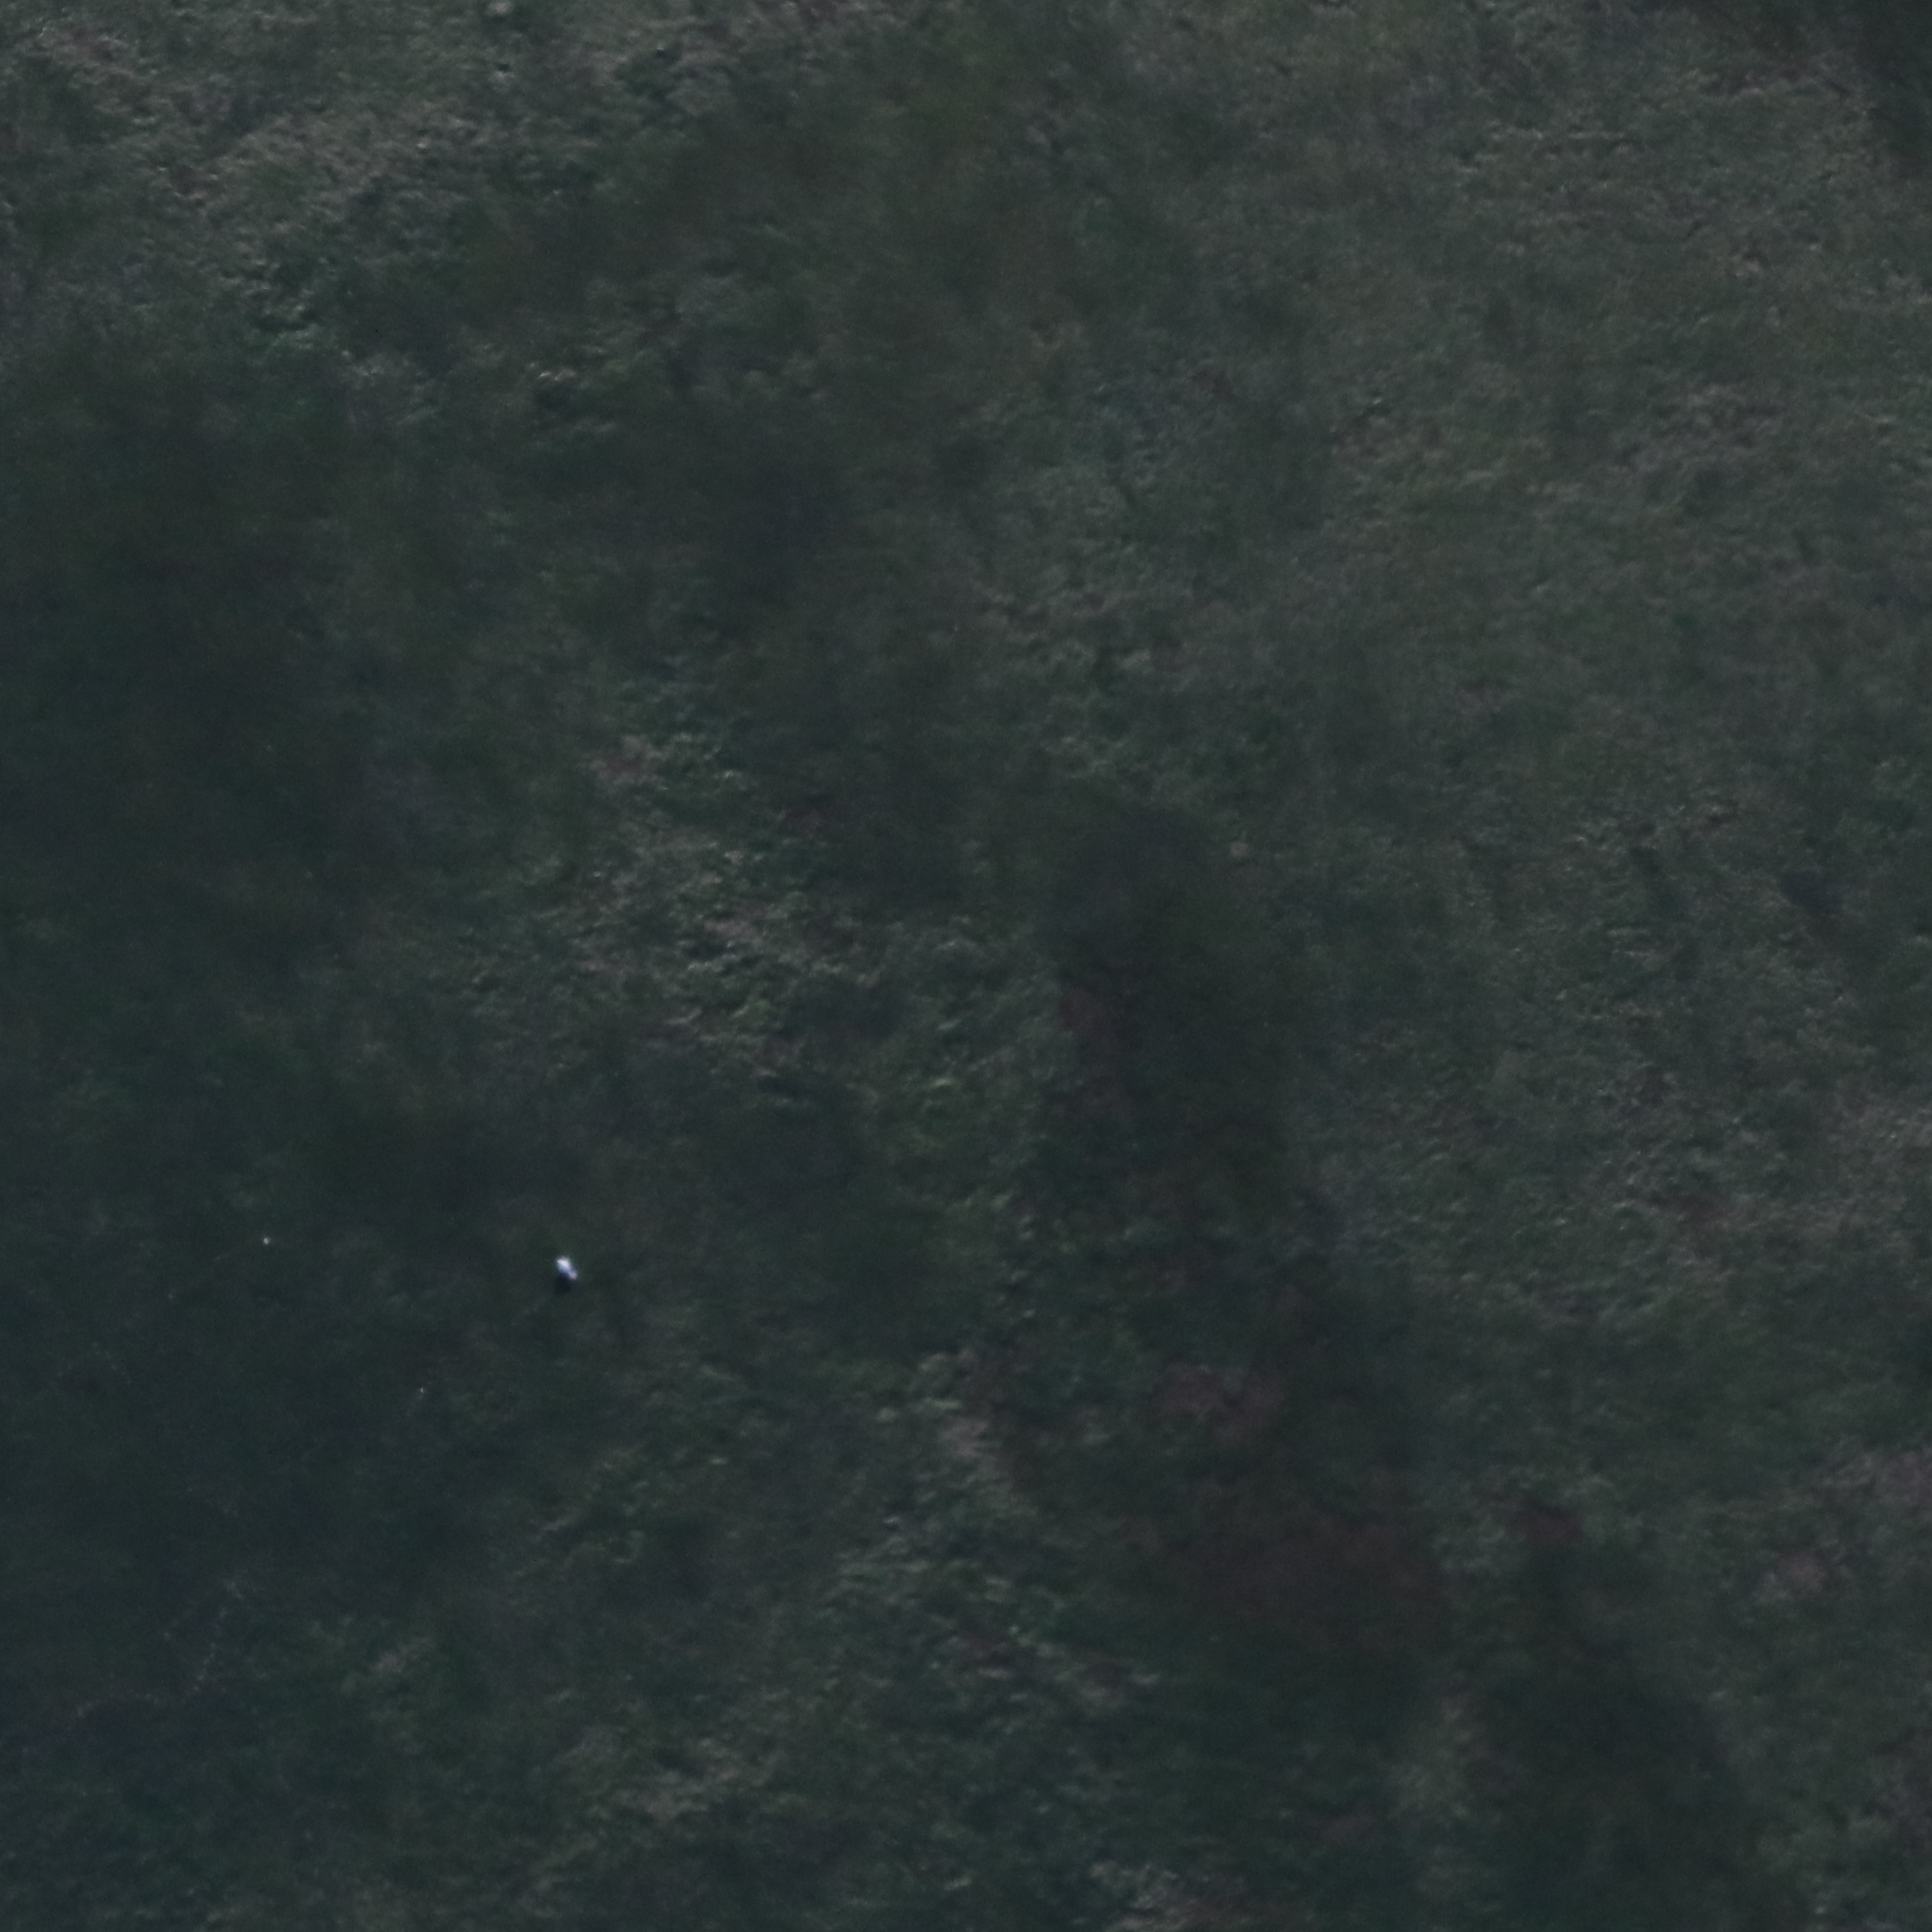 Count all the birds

1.